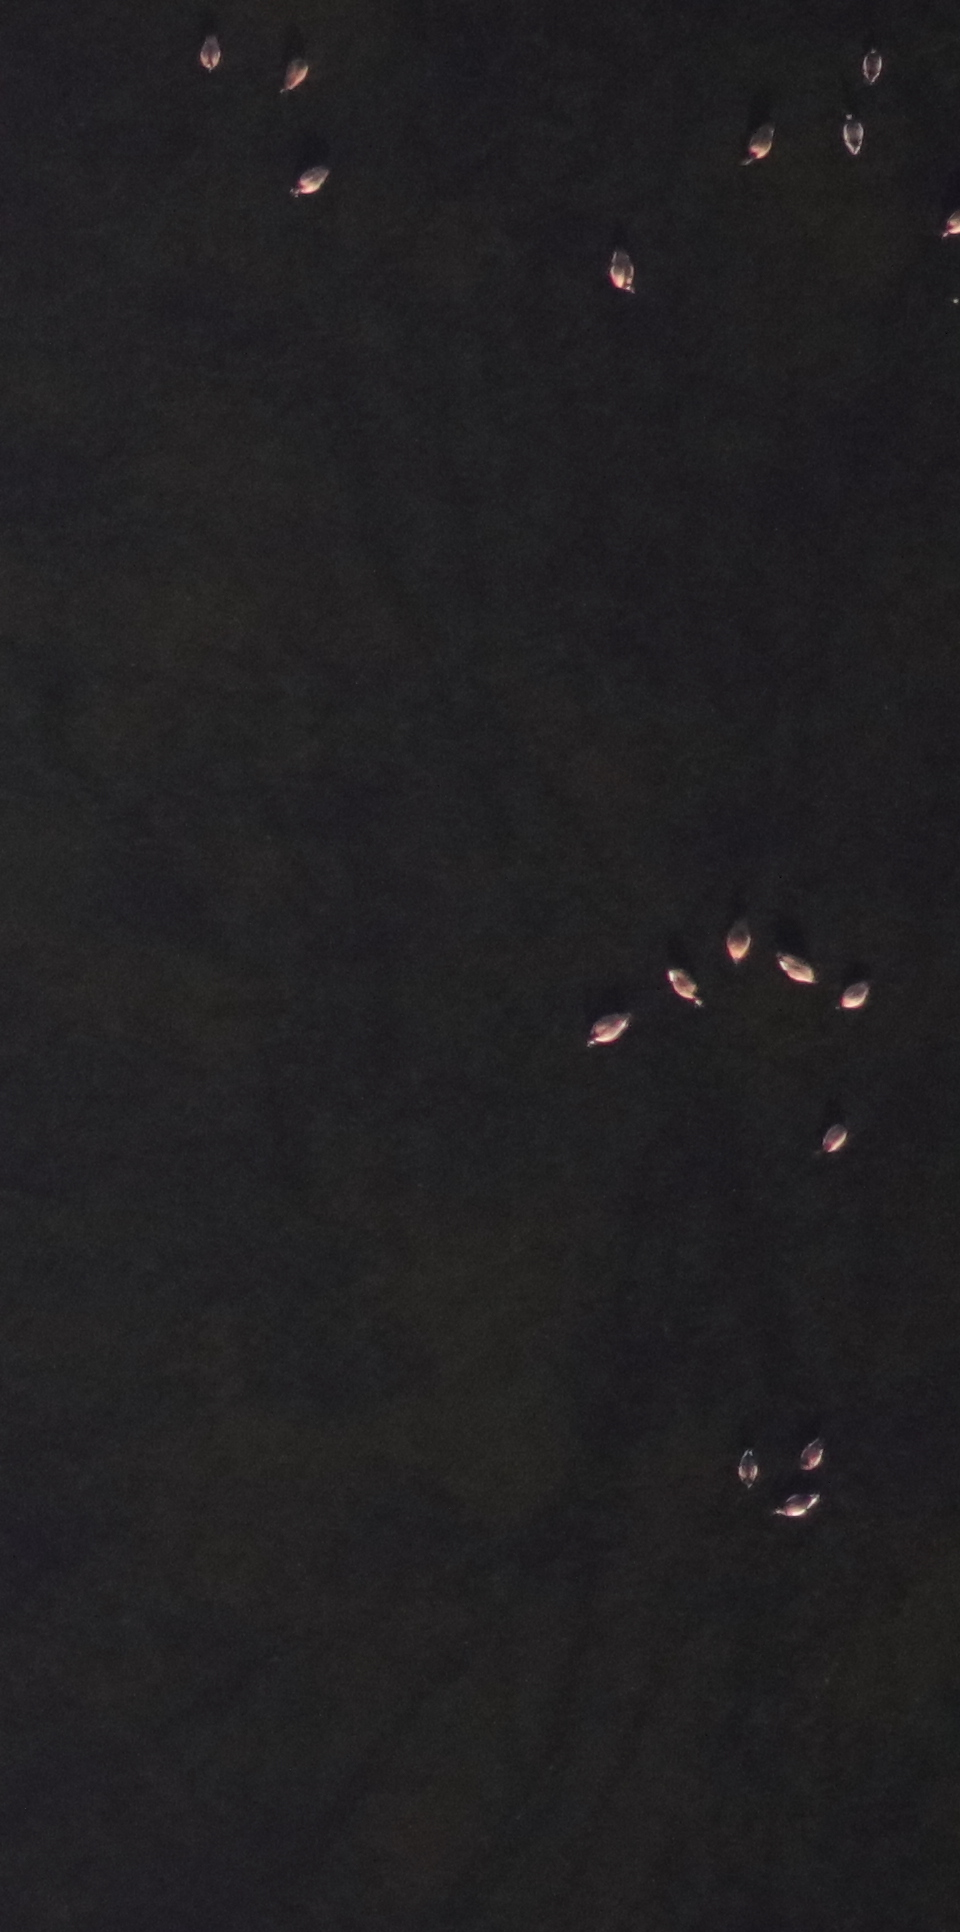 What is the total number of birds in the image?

16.